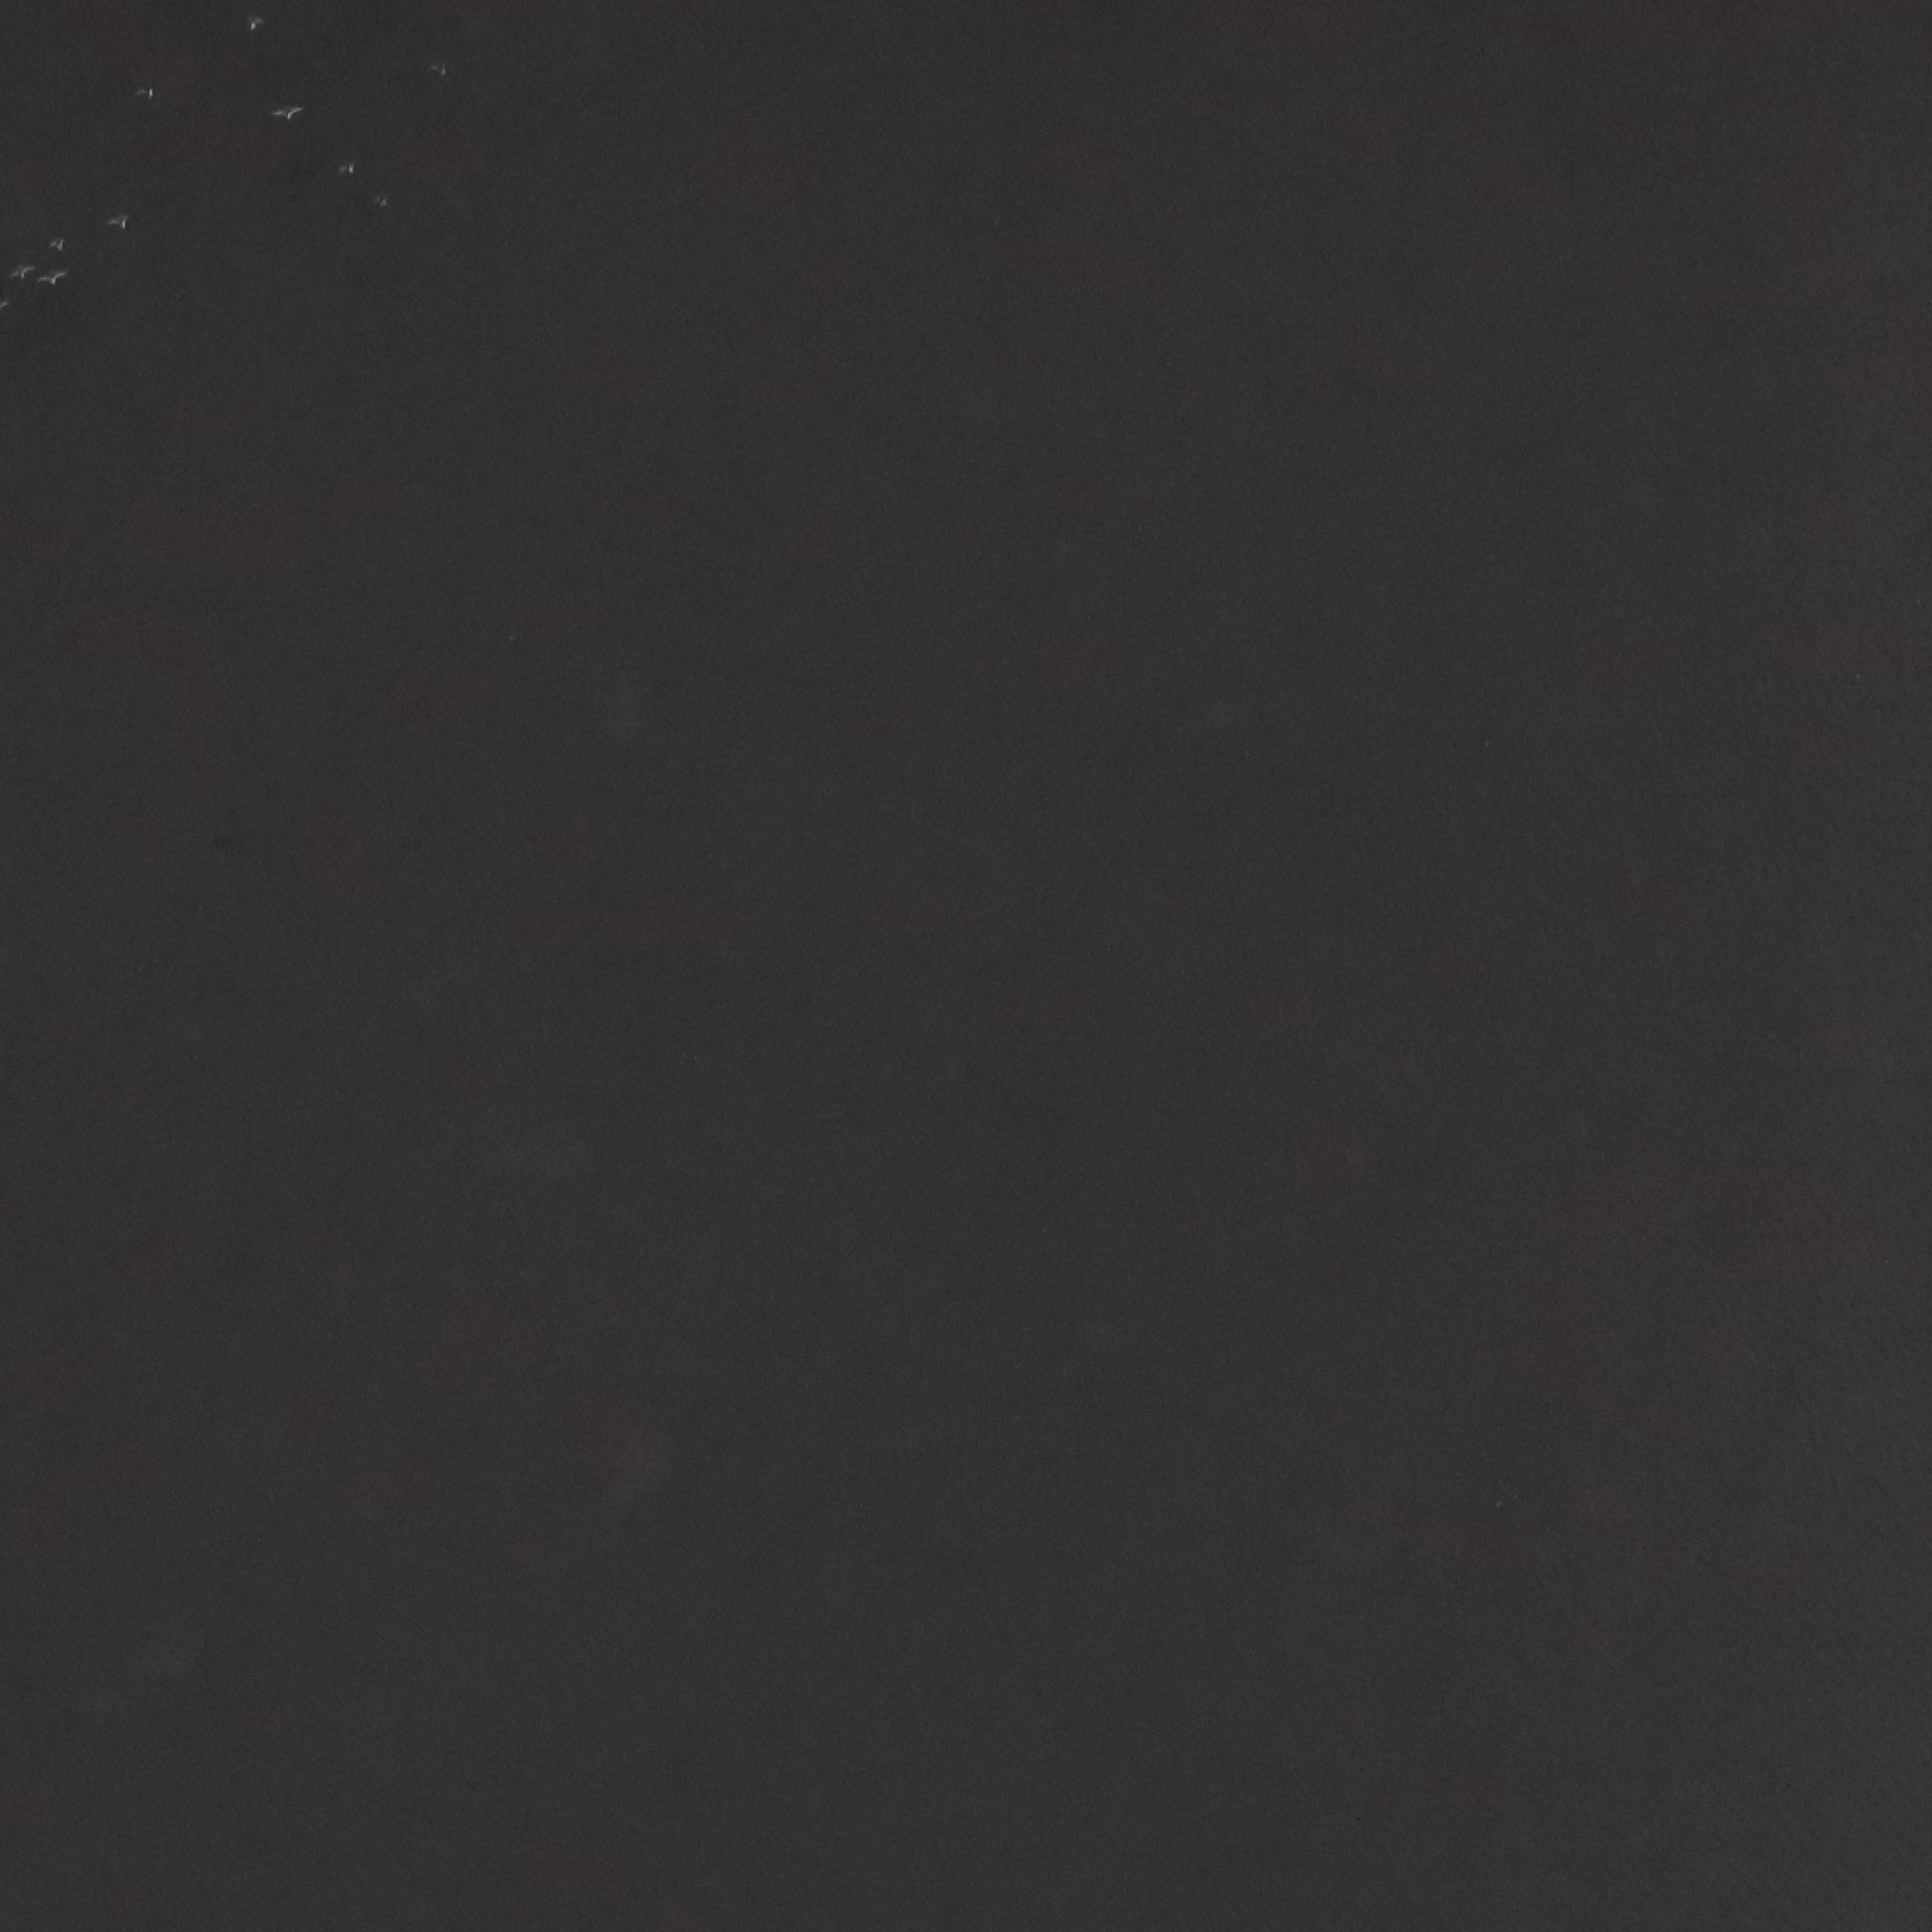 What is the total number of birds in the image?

11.